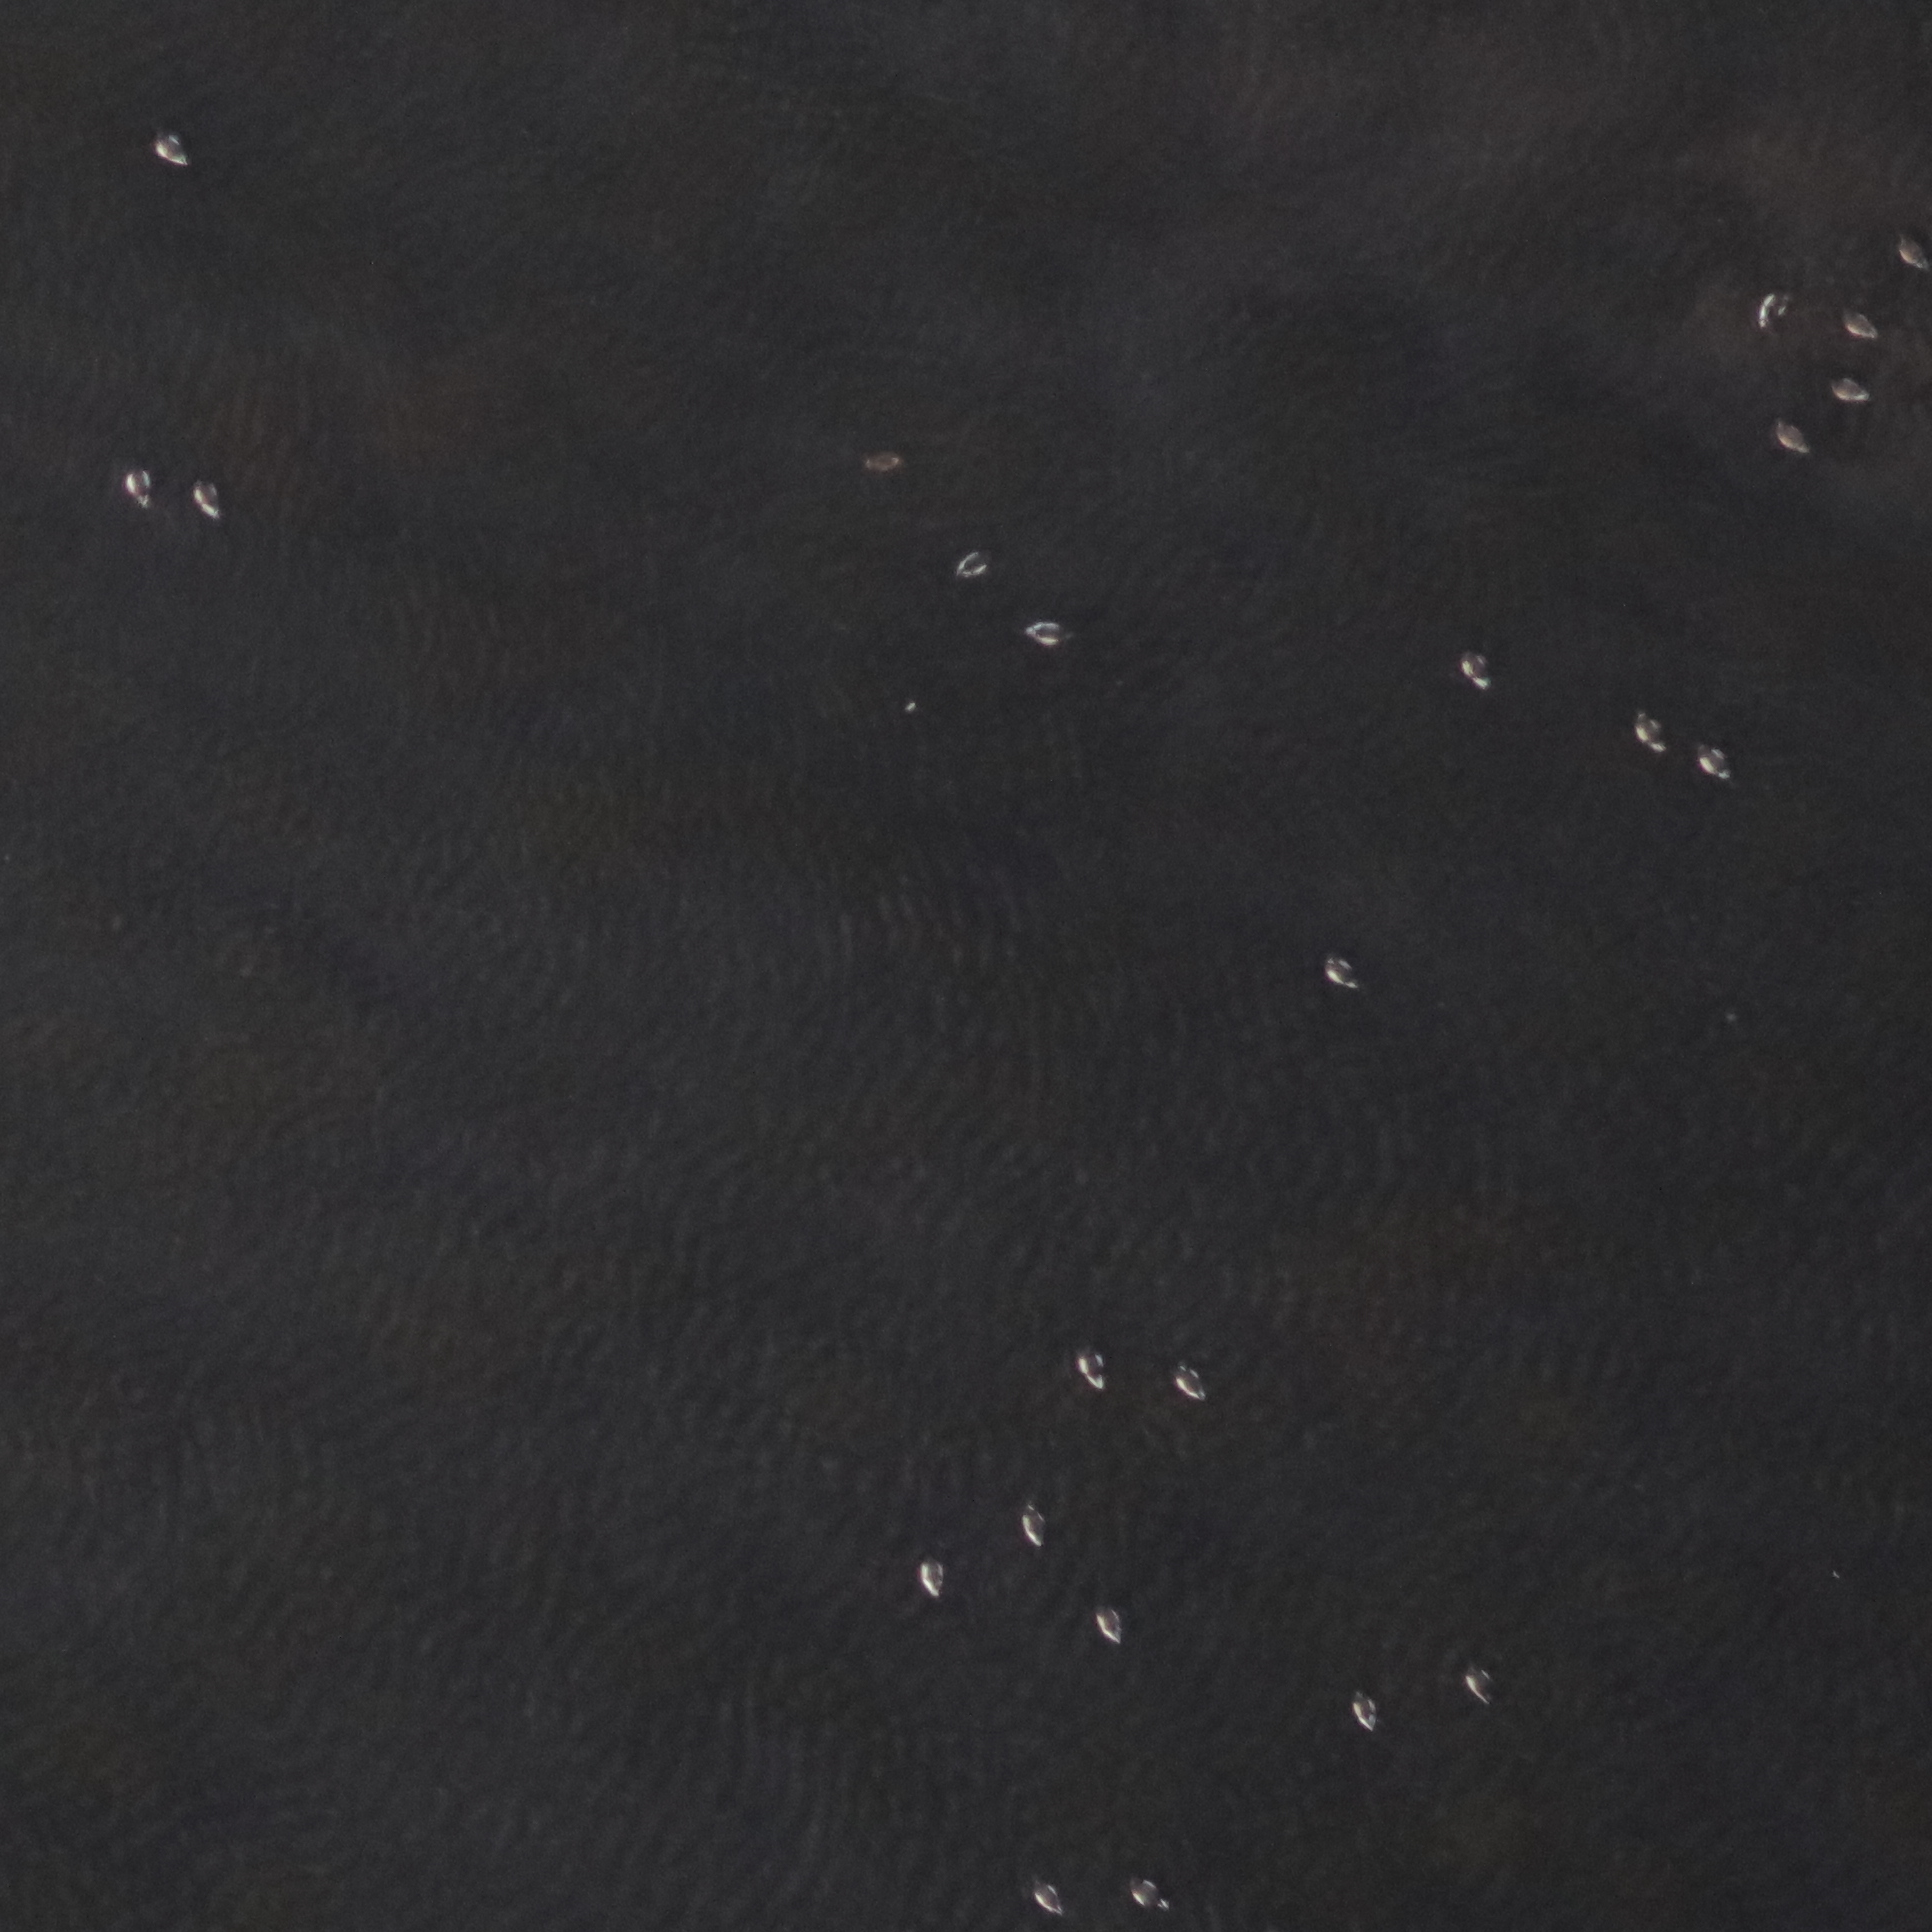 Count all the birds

24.